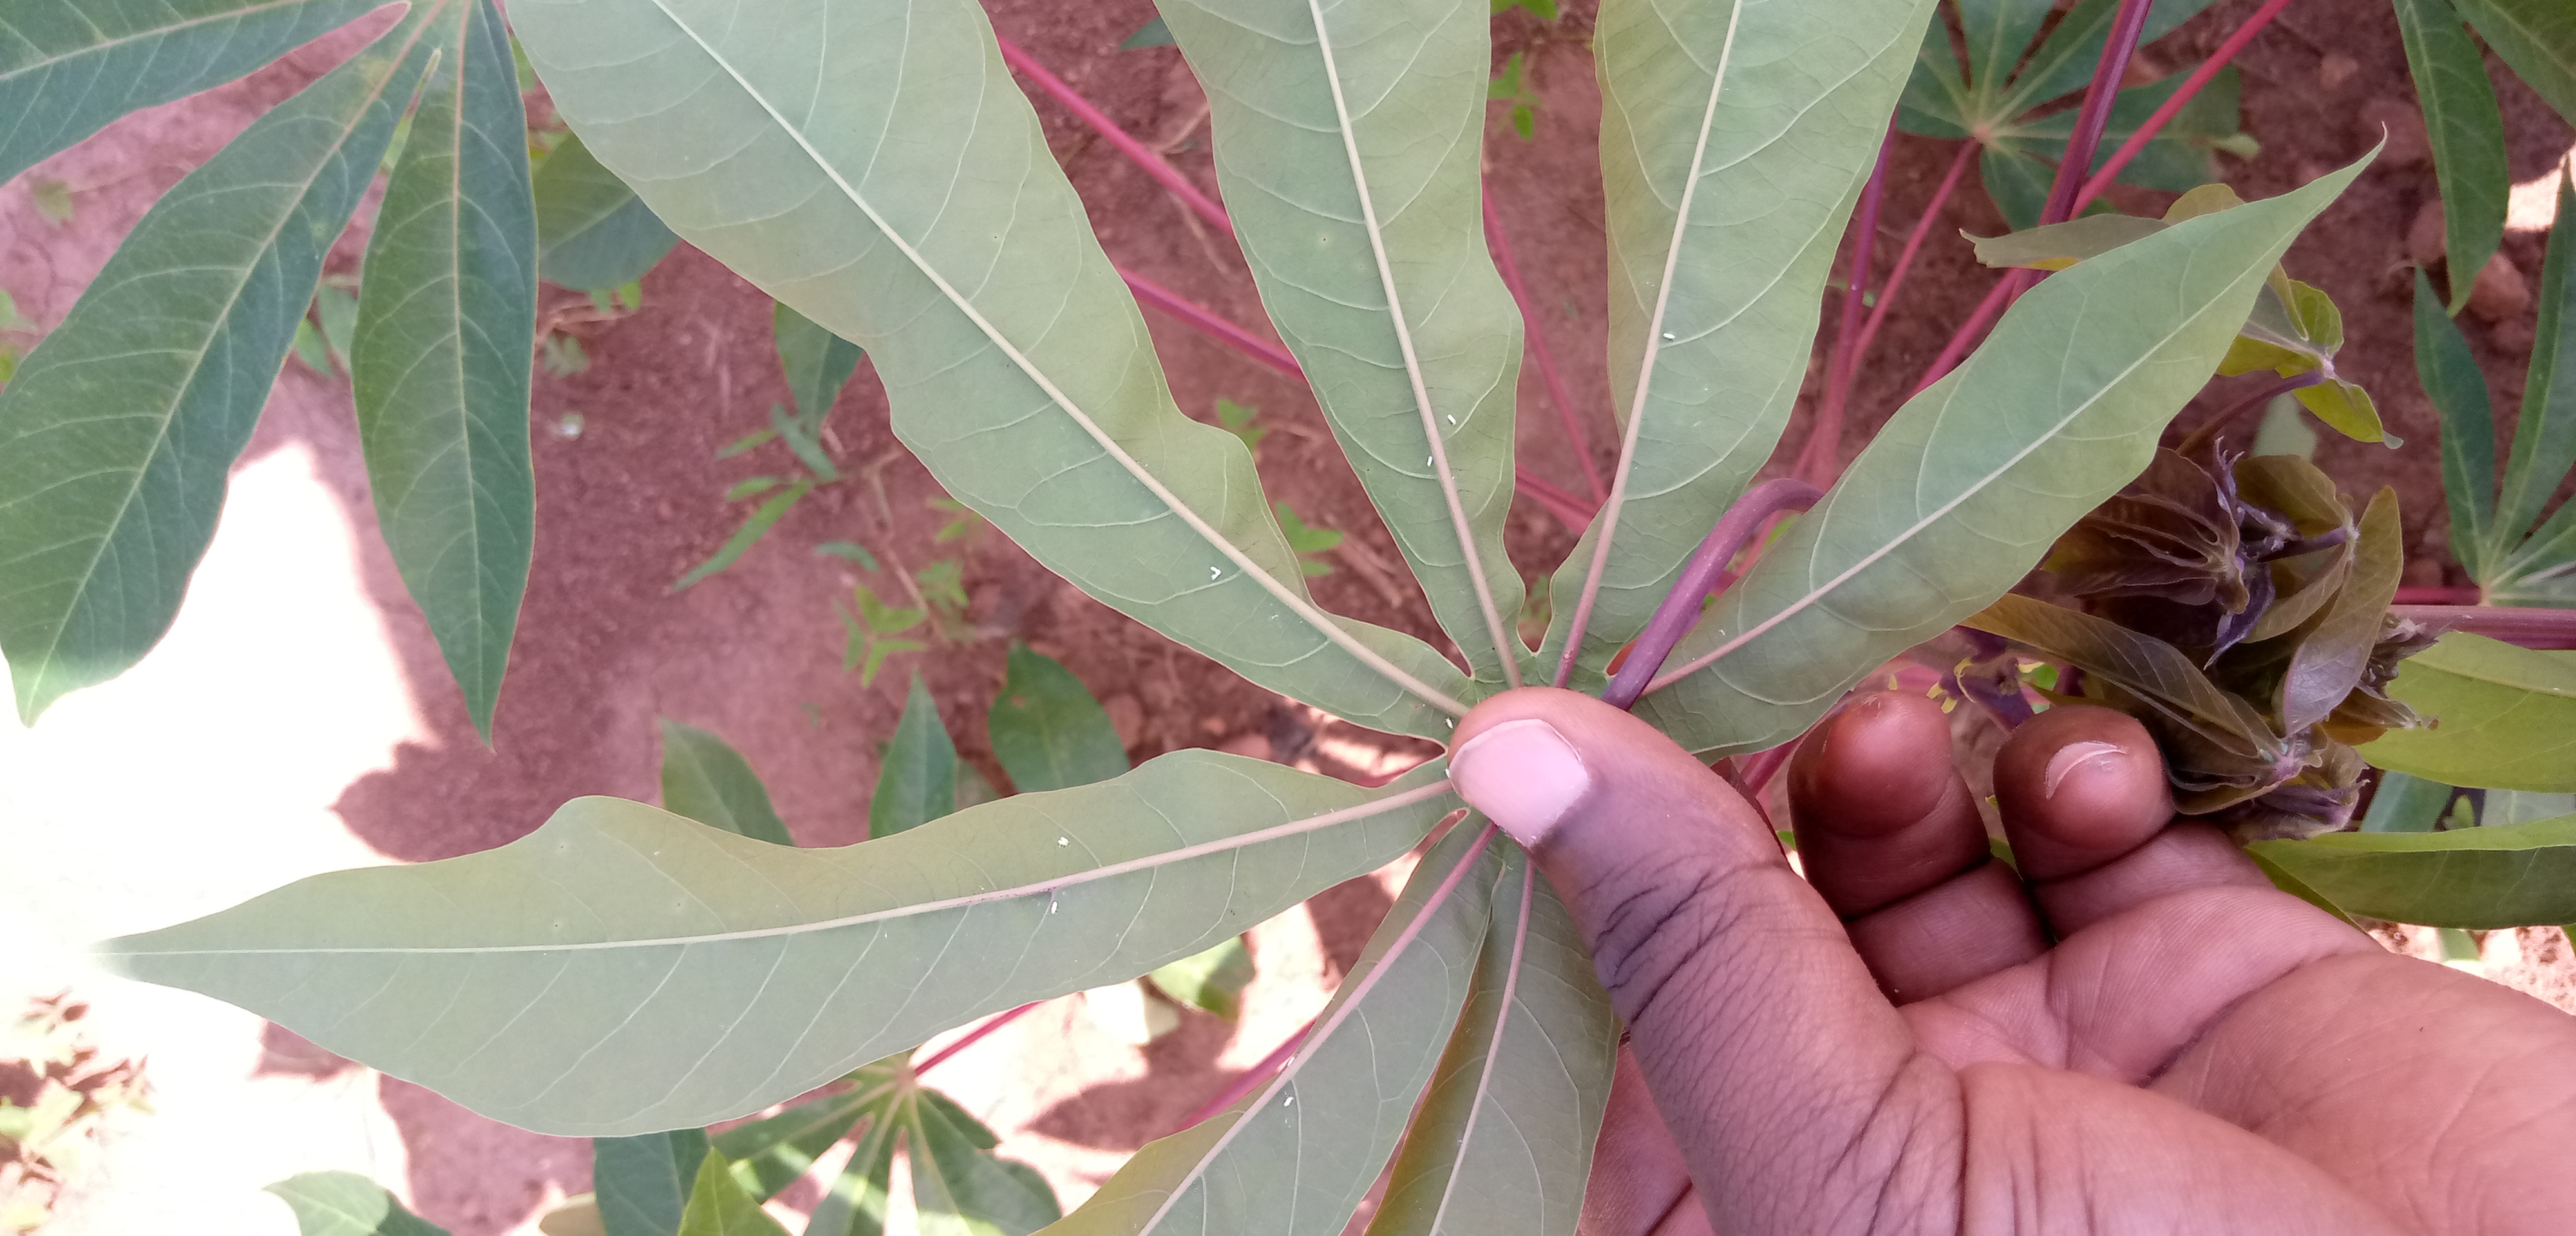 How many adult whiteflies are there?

8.